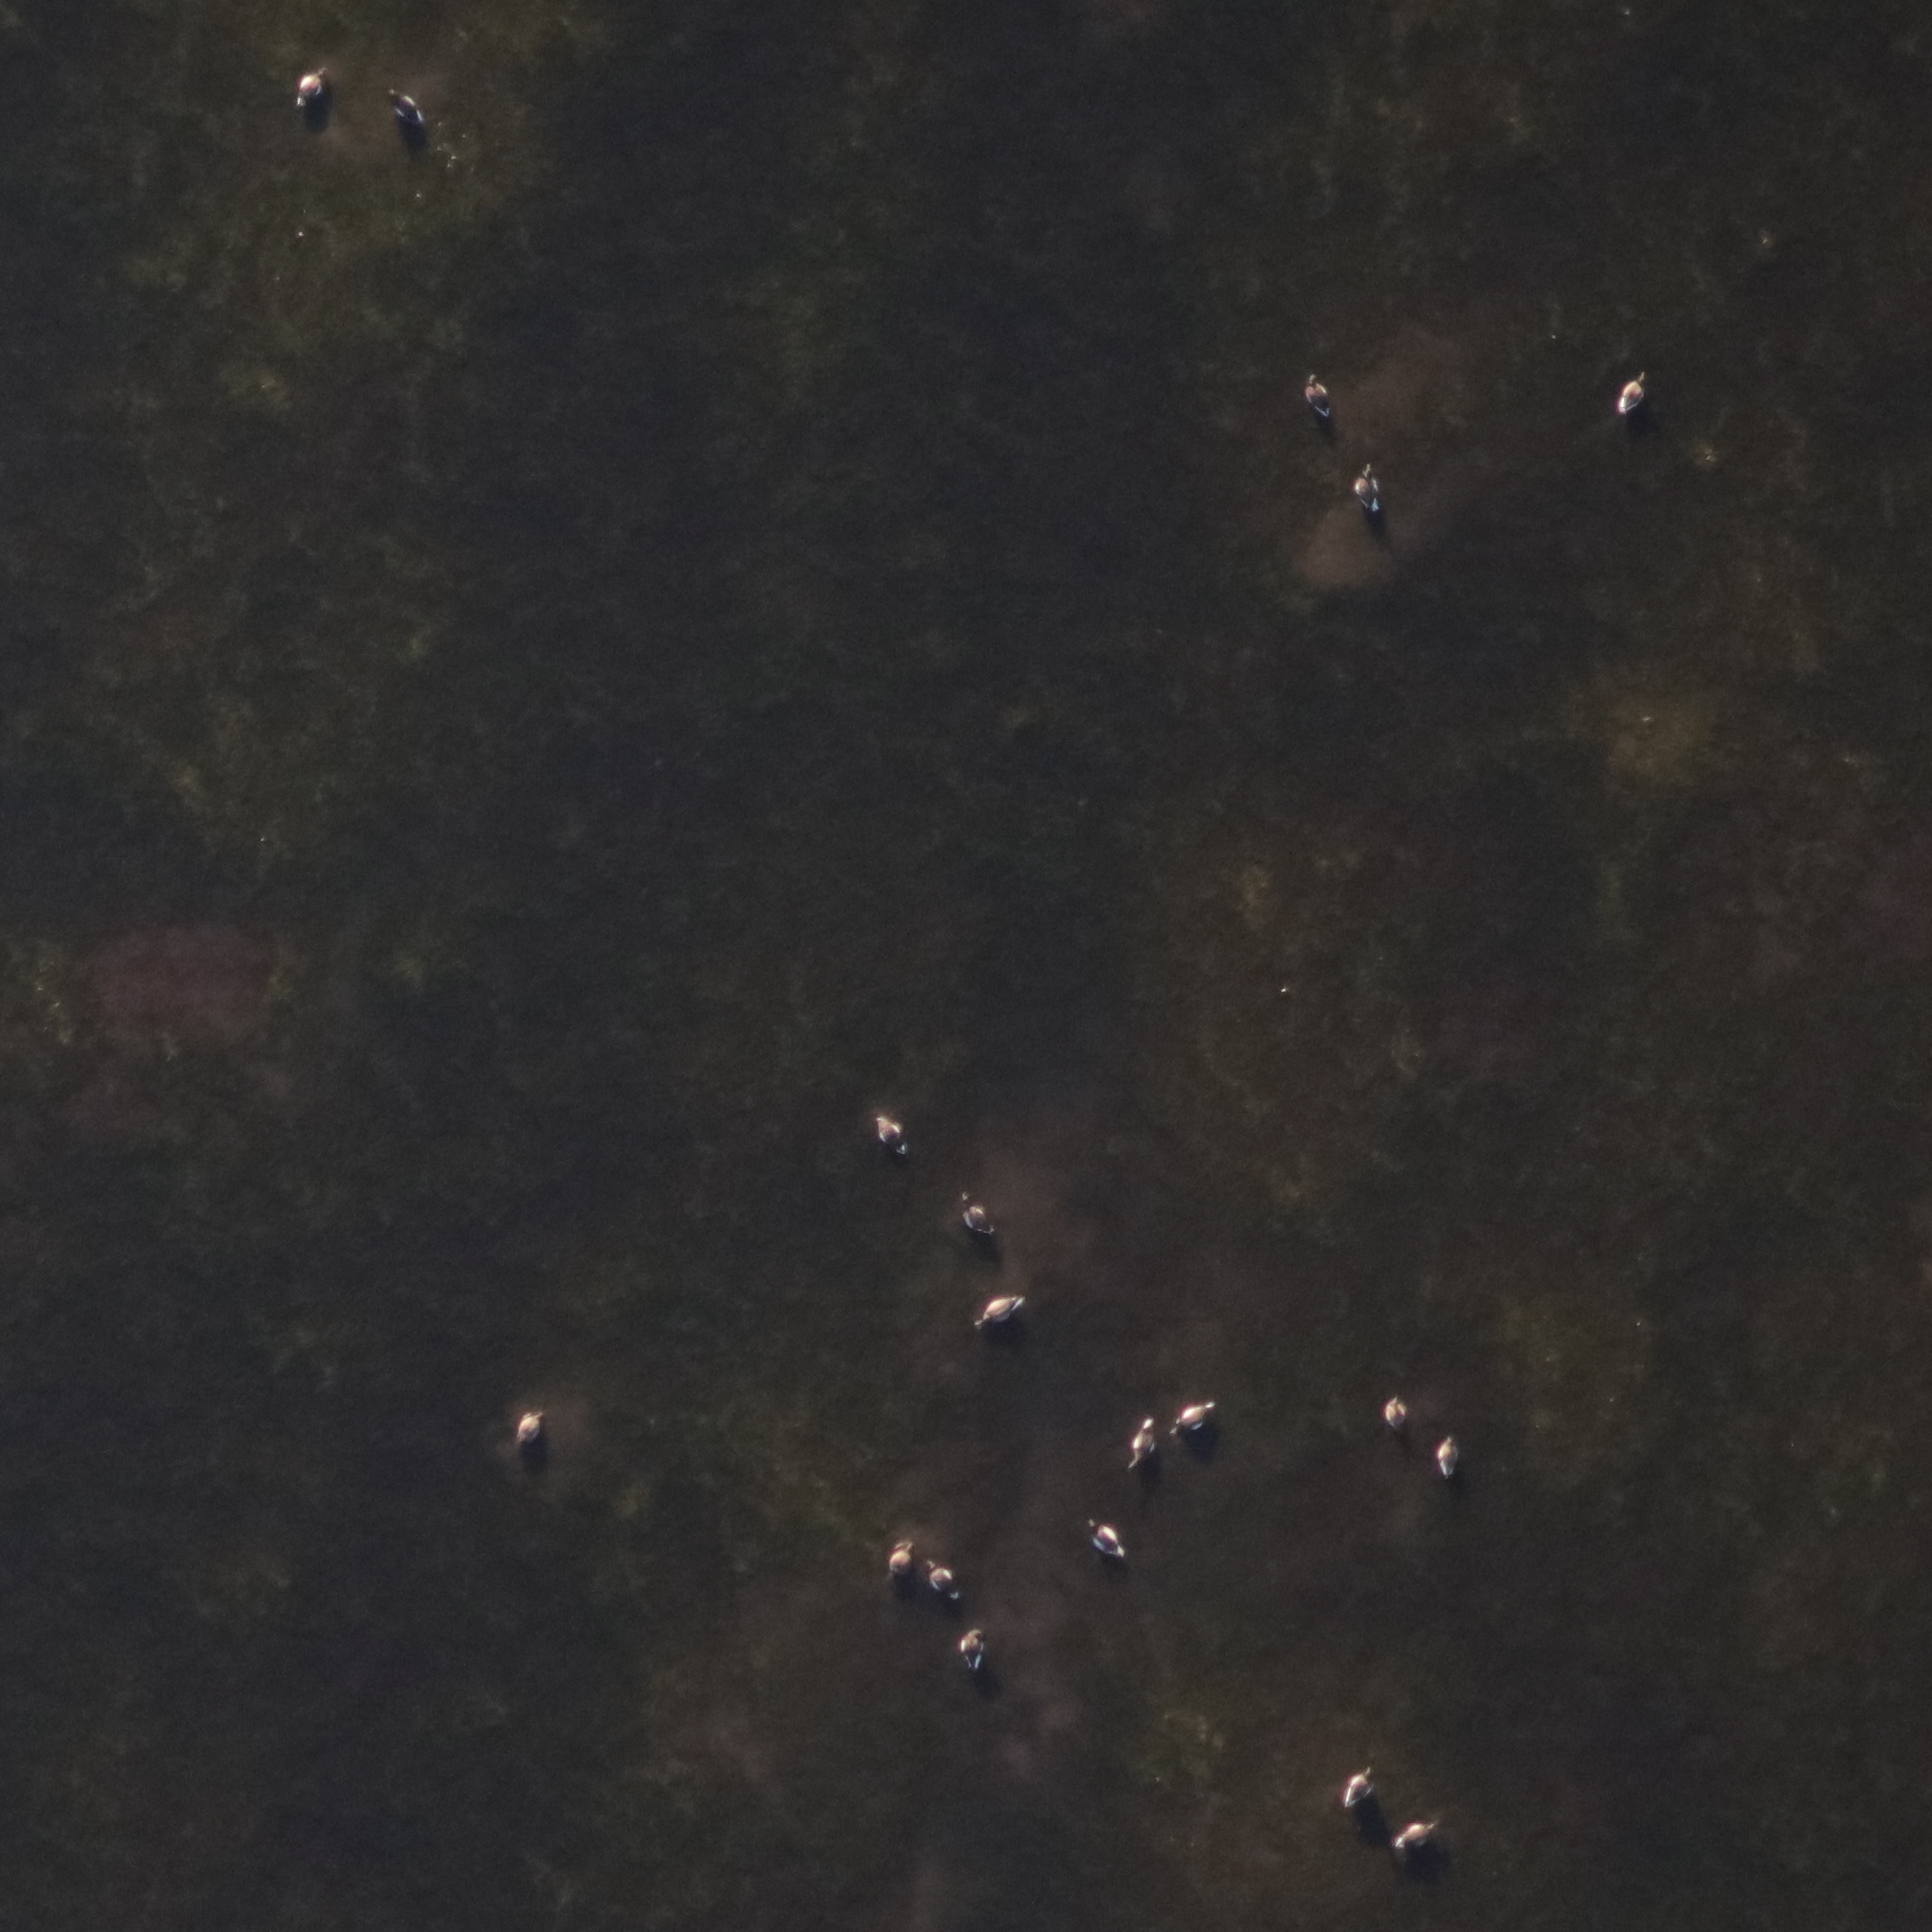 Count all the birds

19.